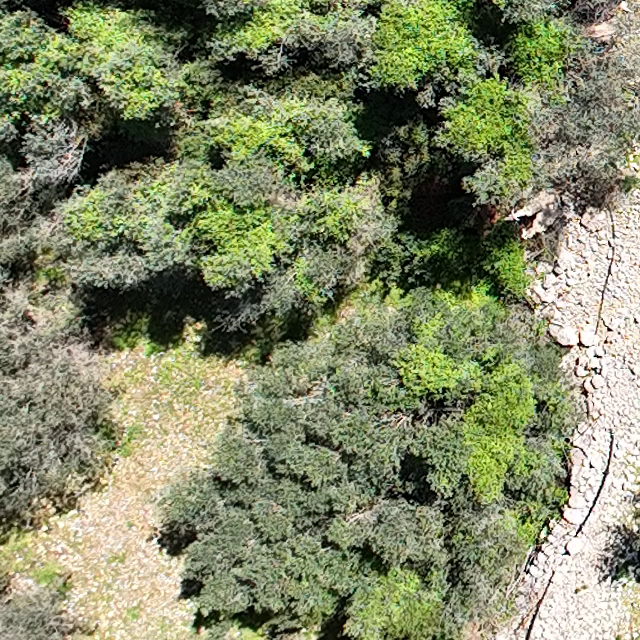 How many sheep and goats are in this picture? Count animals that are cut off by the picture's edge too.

2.